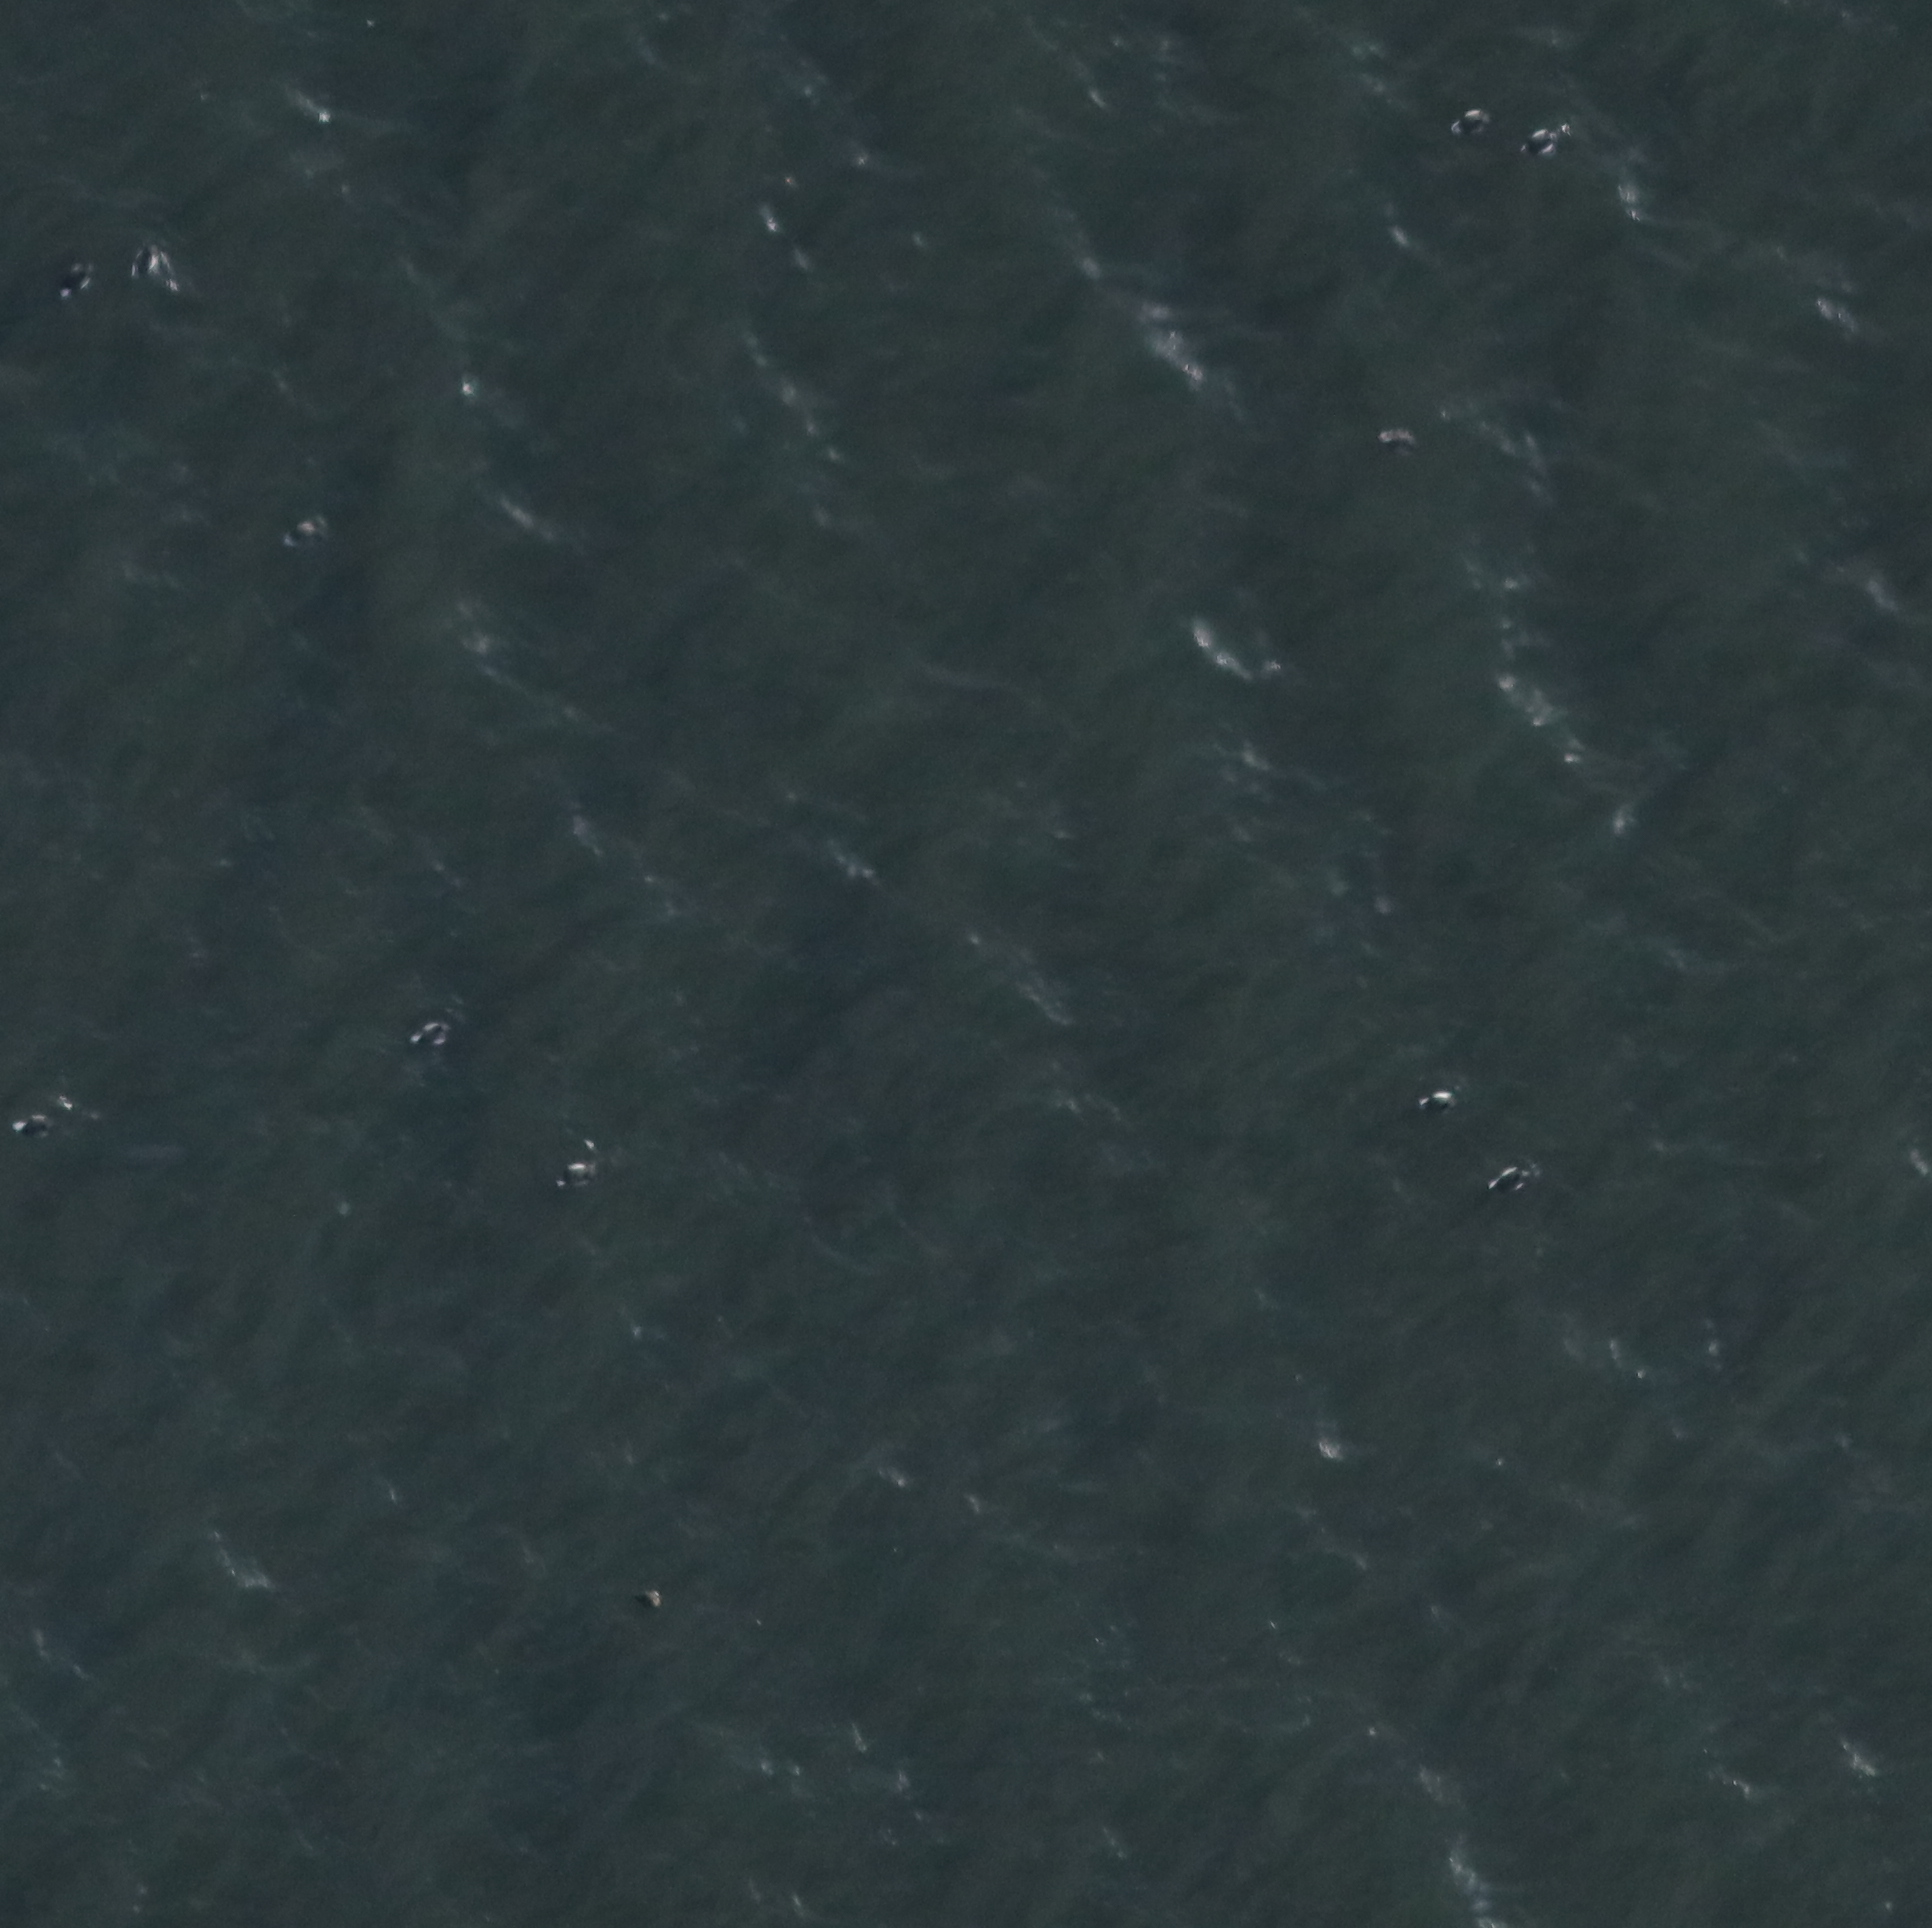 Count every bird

11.